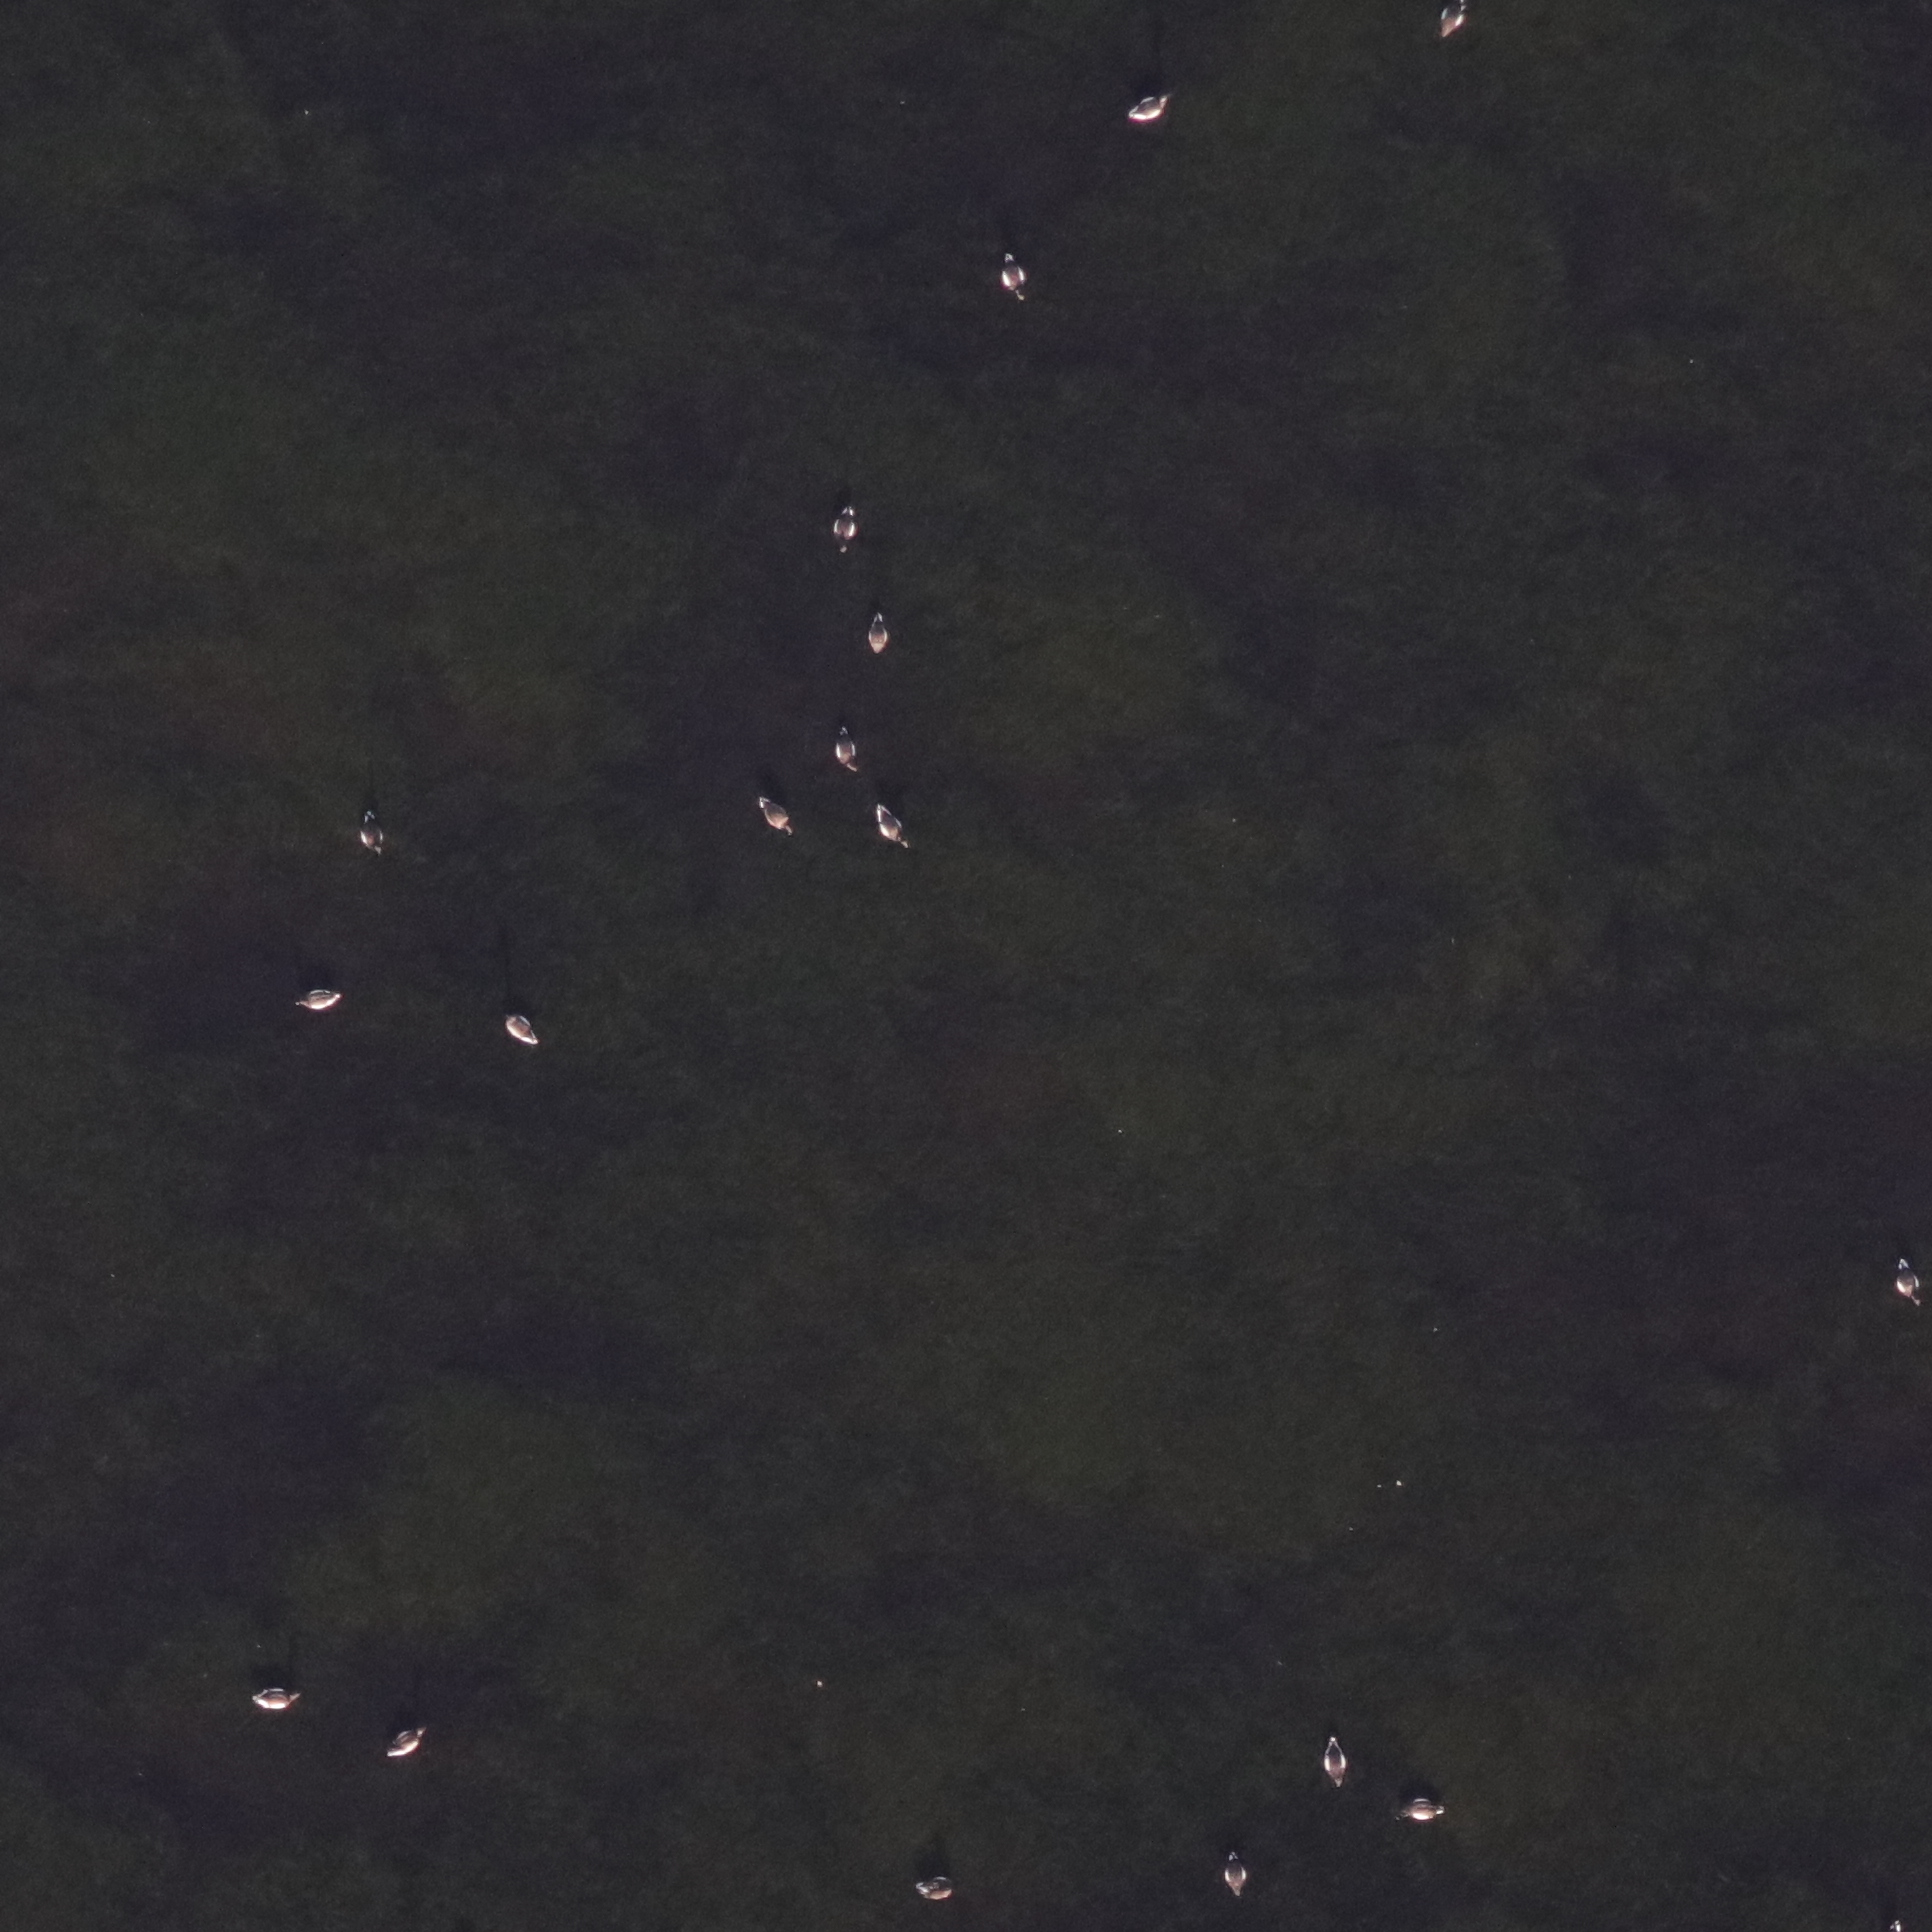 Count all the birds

18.